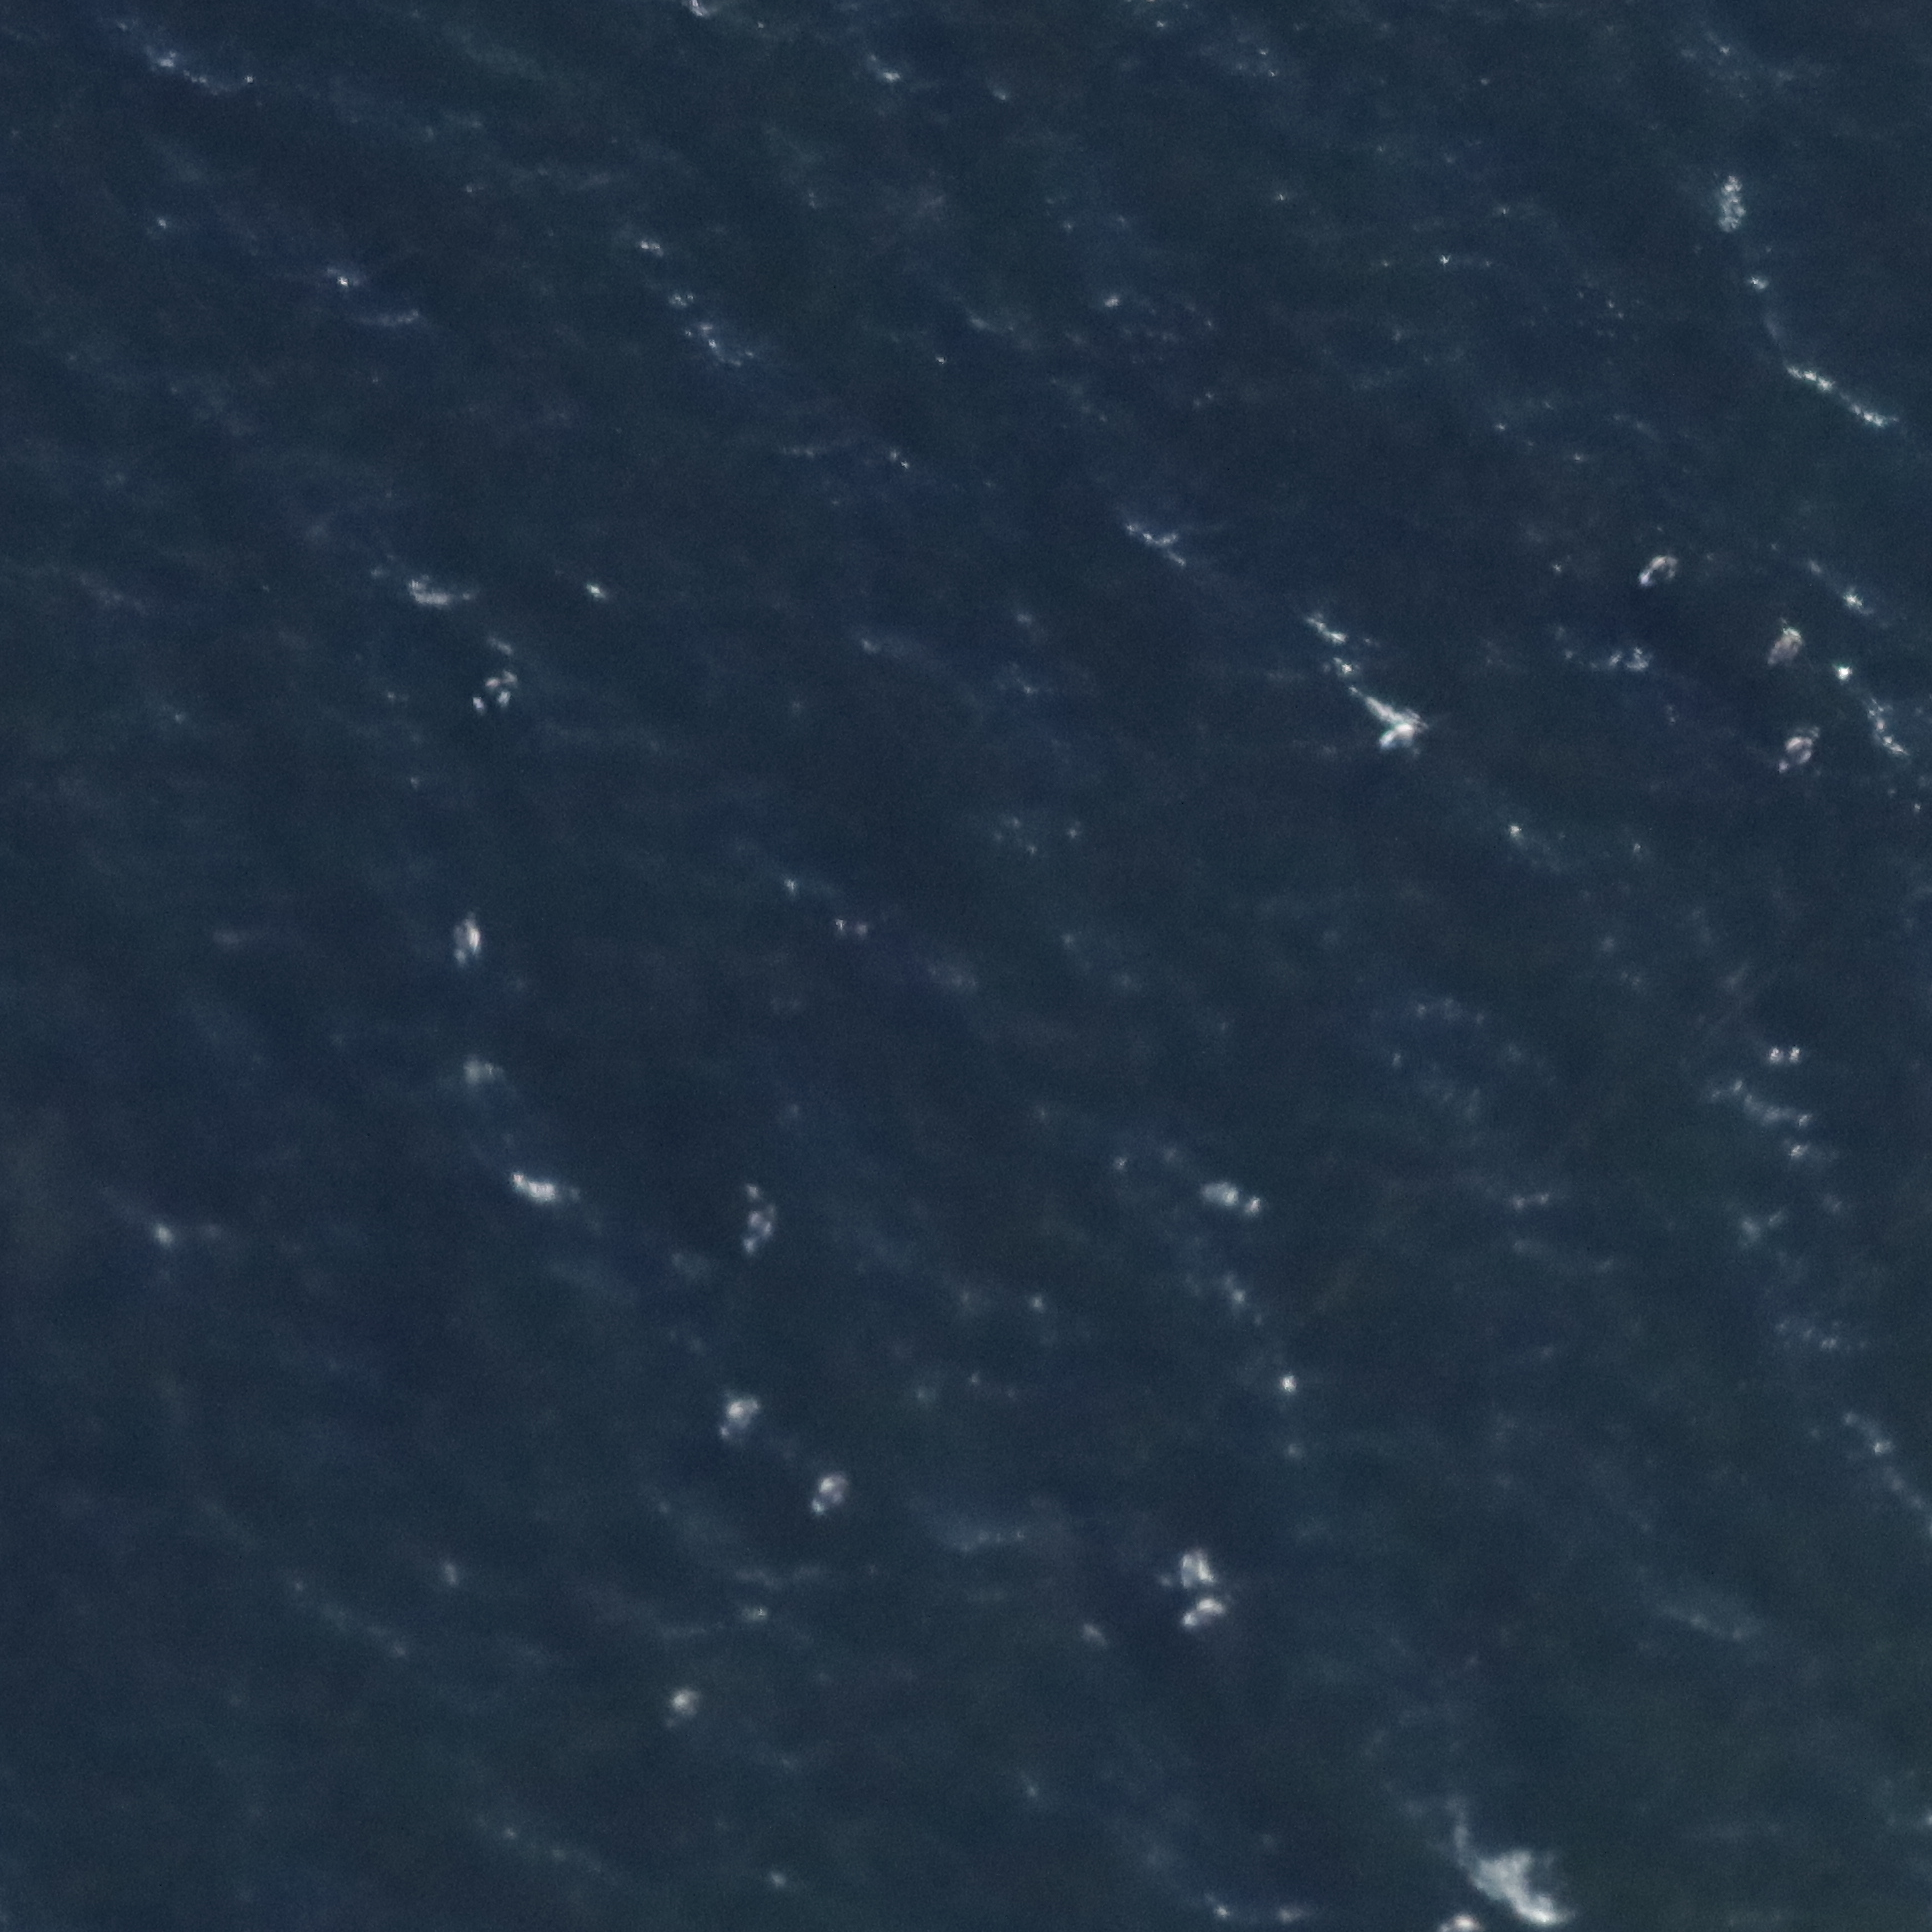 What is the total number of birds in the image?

13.